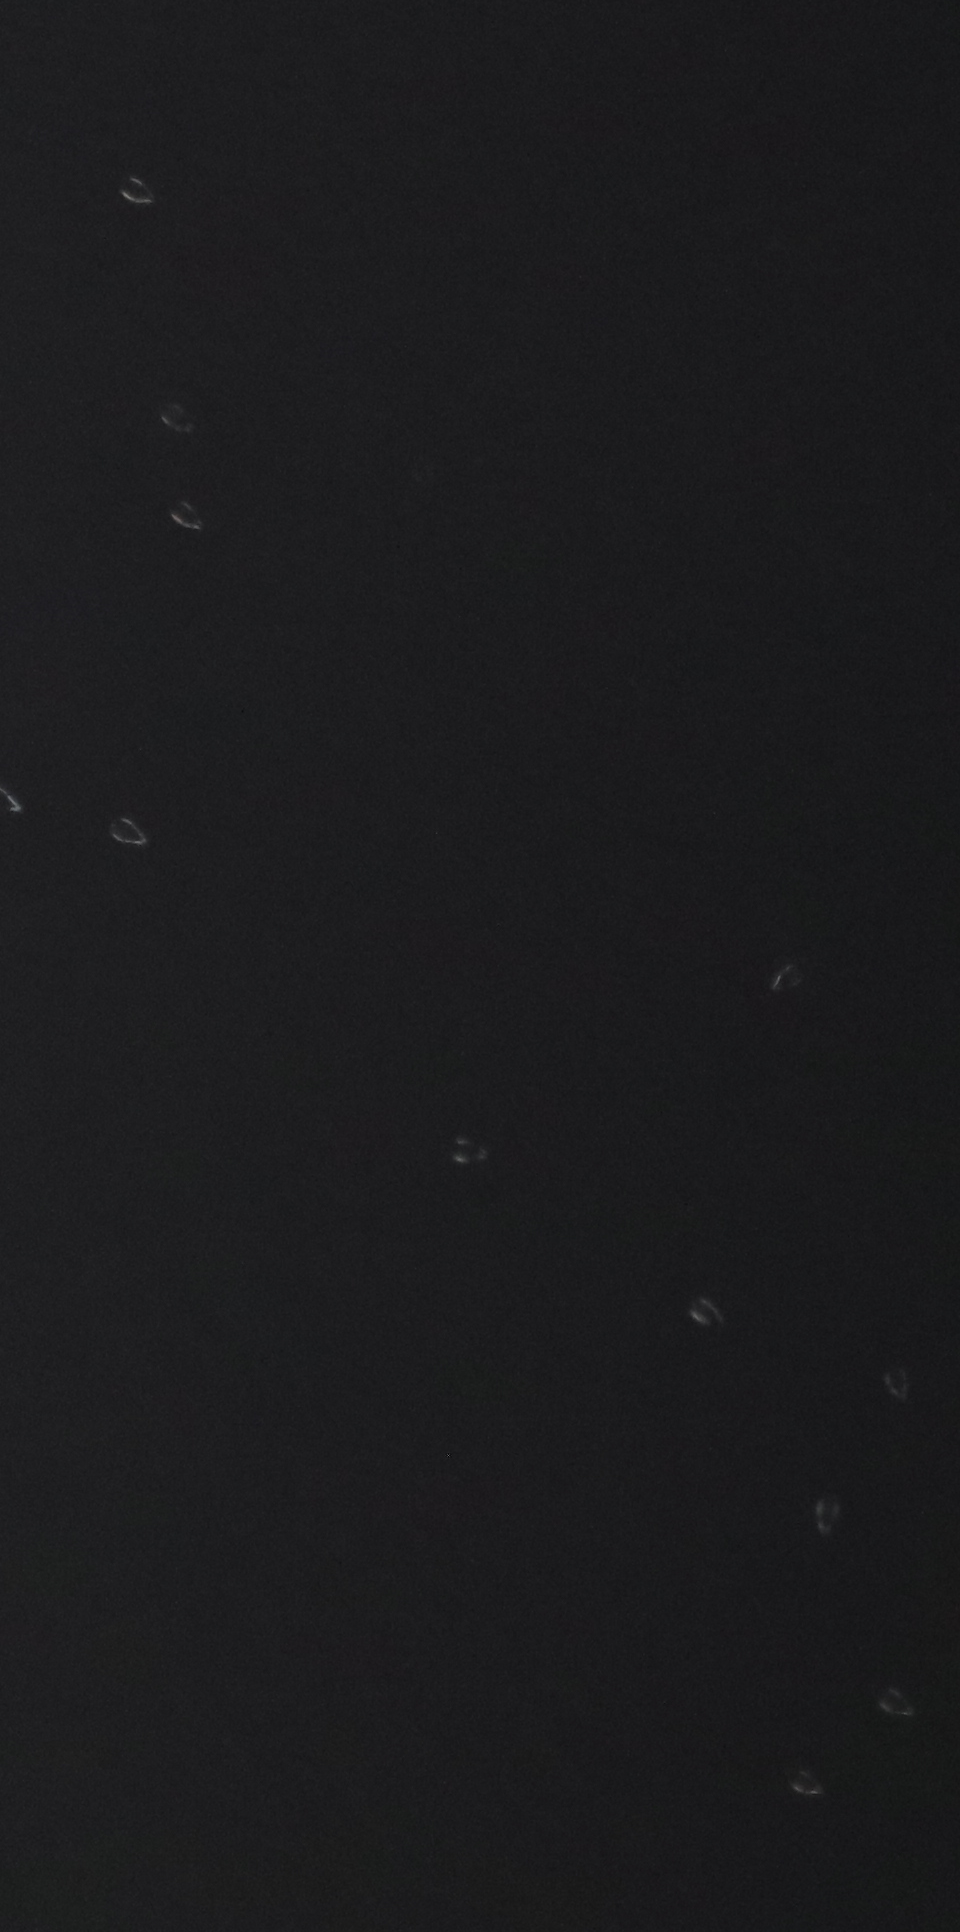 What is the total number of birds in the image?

11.